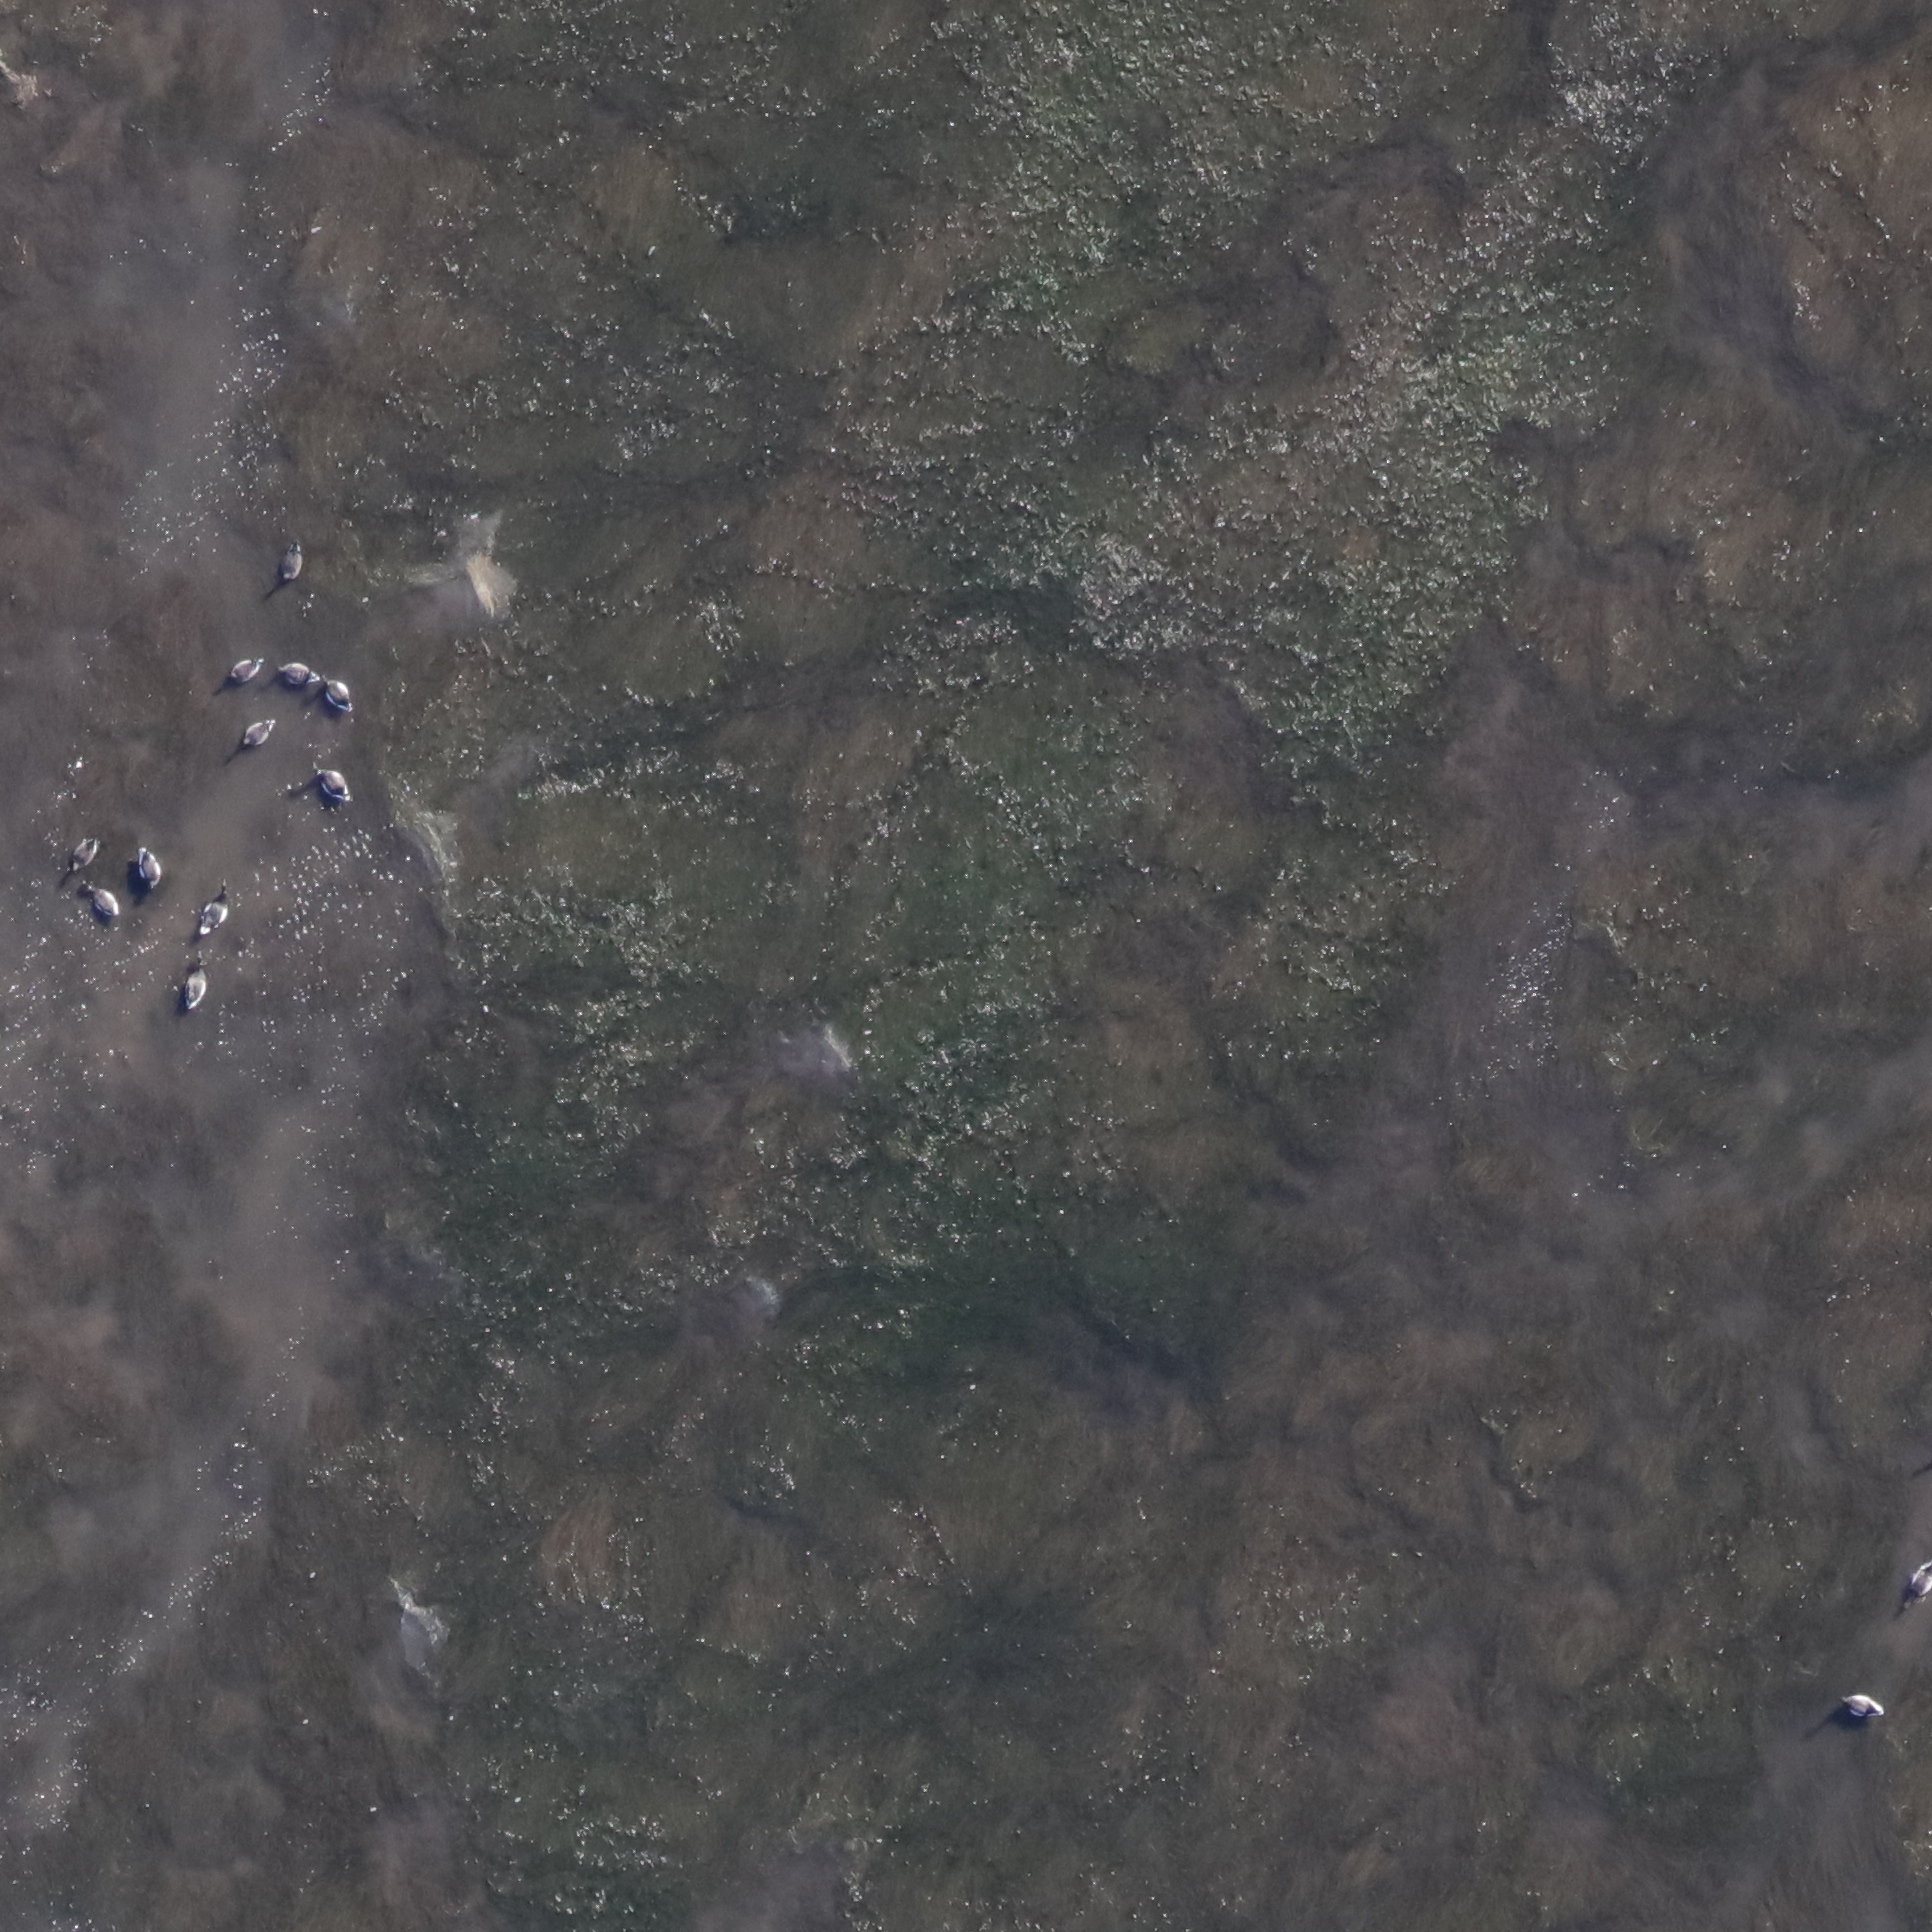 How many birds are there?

13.